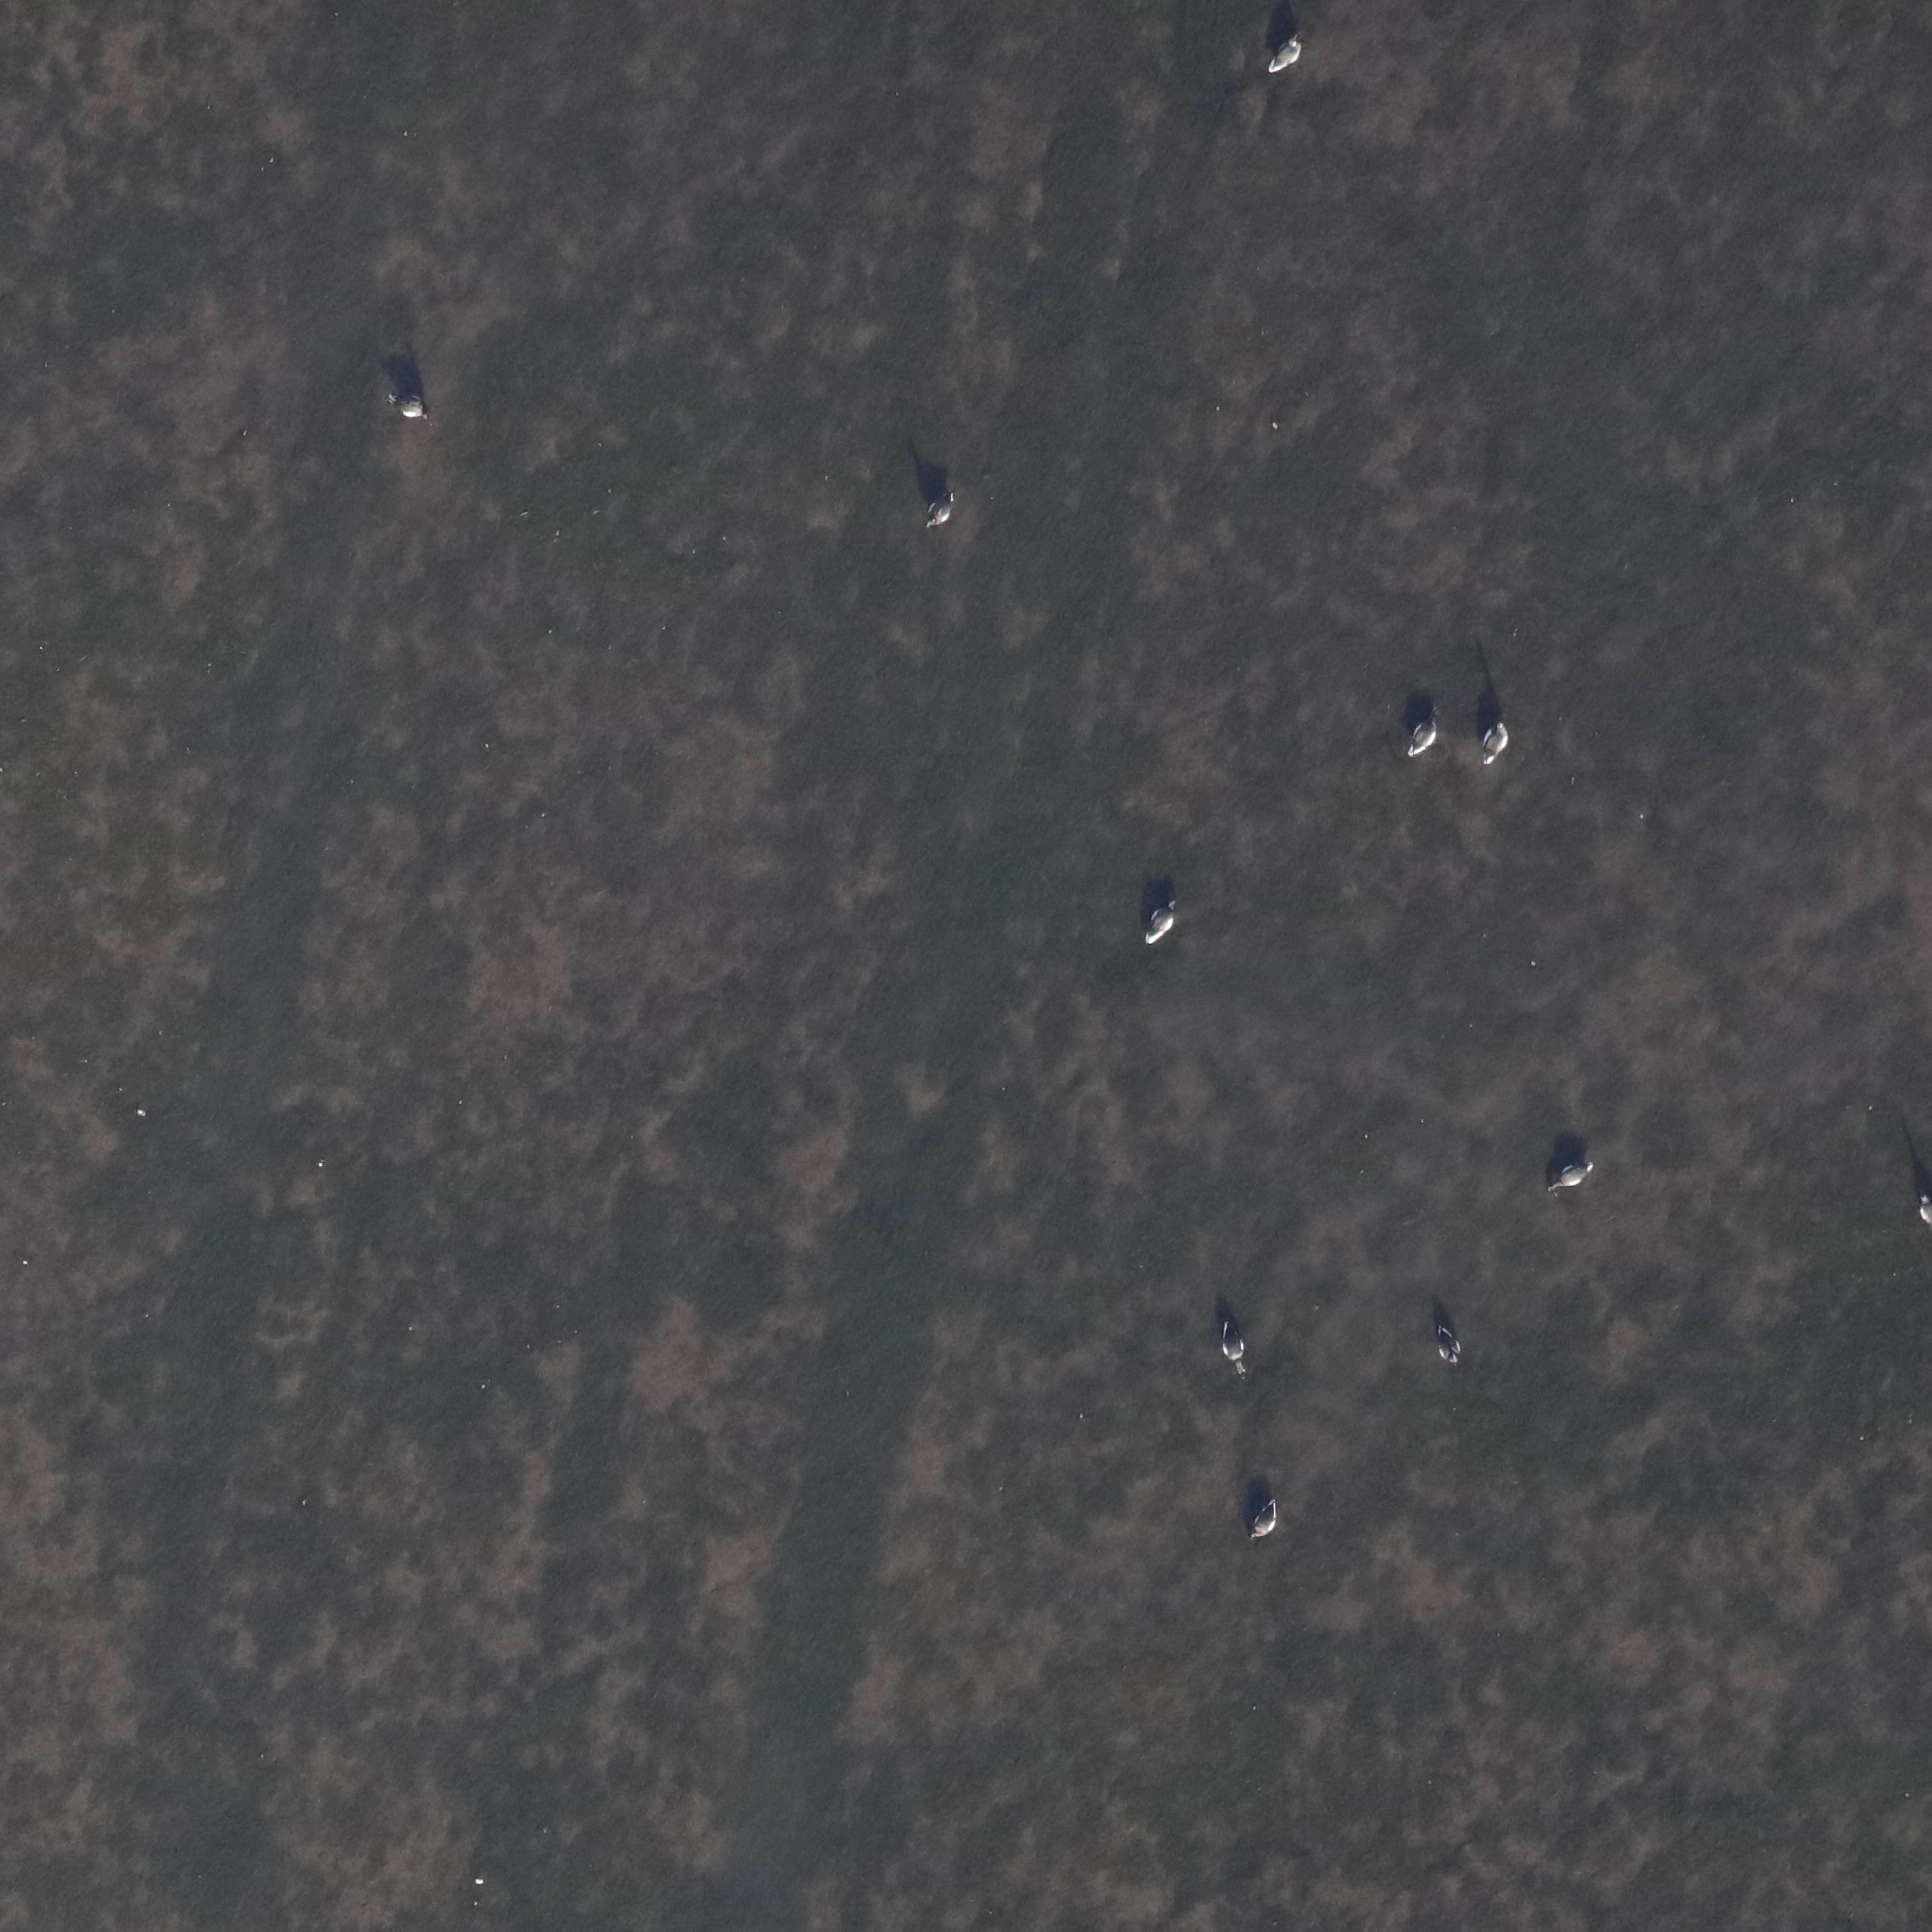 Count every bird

10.